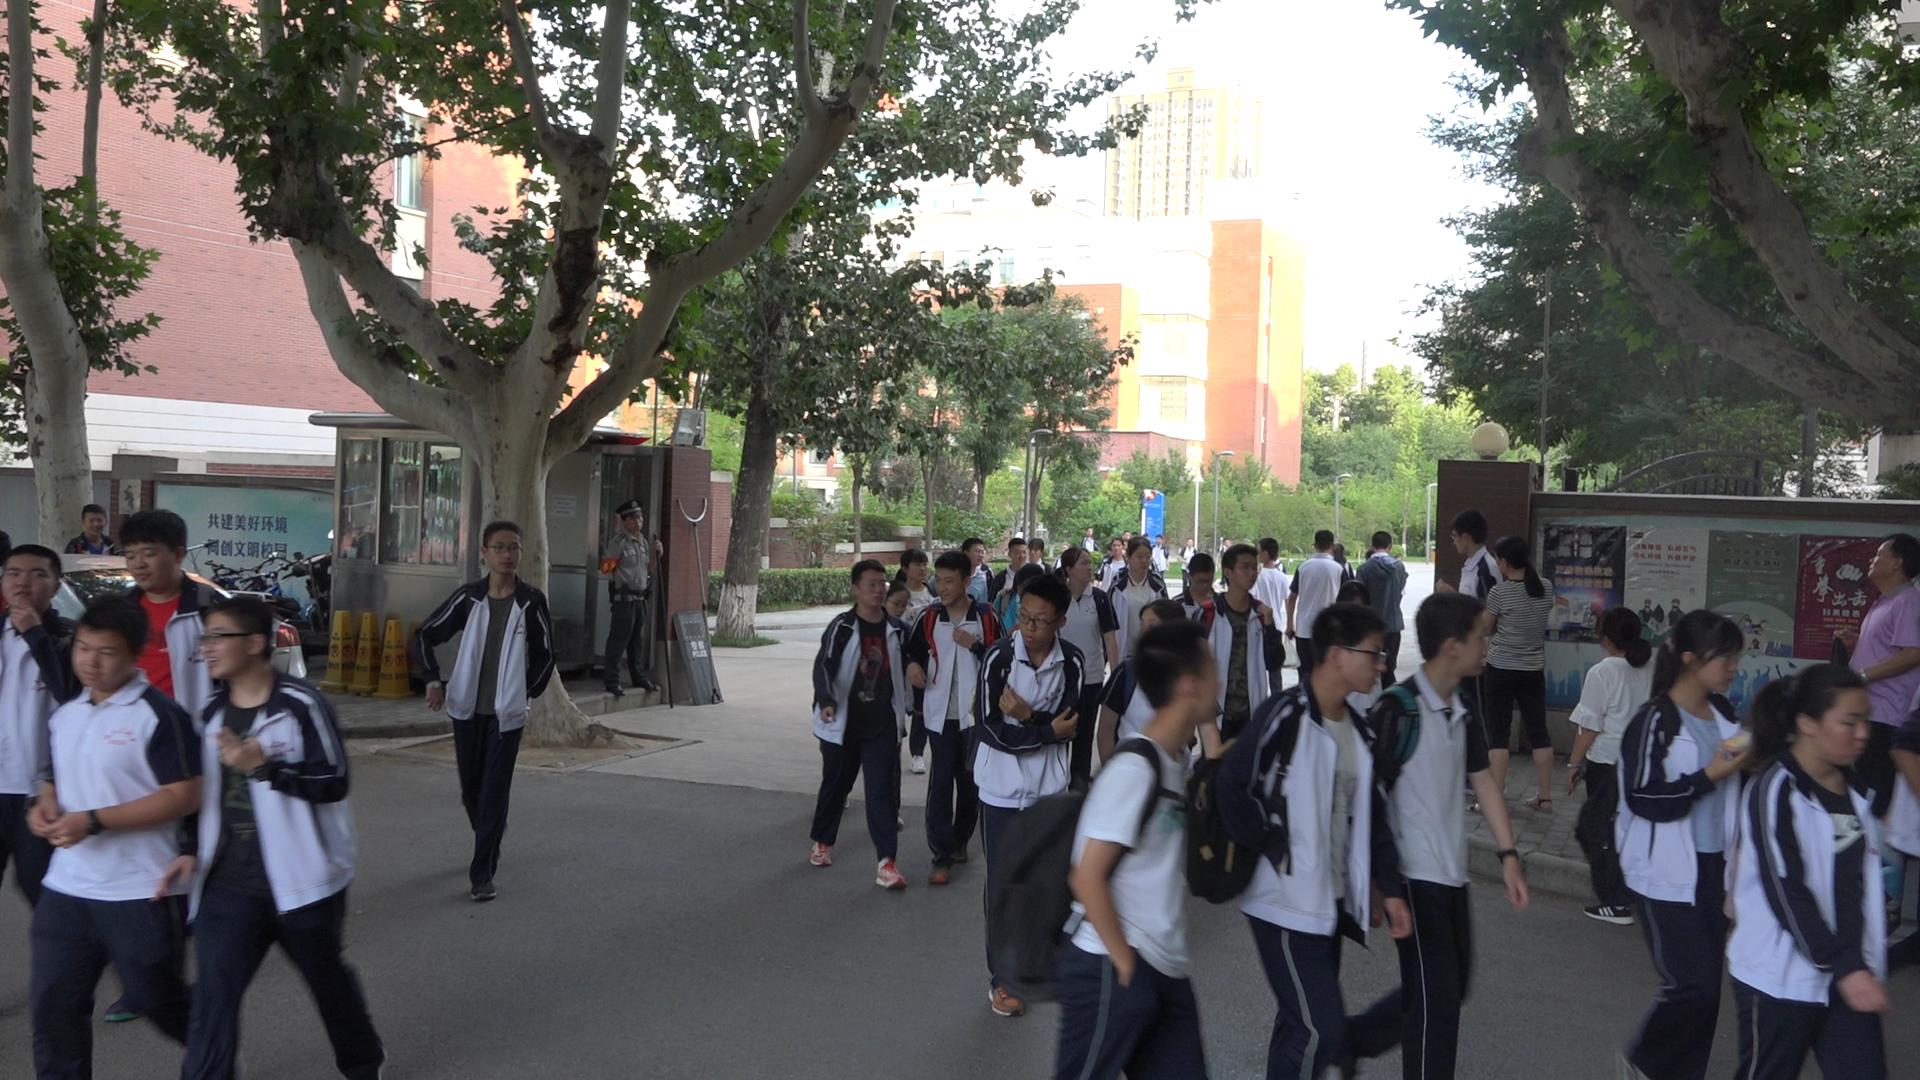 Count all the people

43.